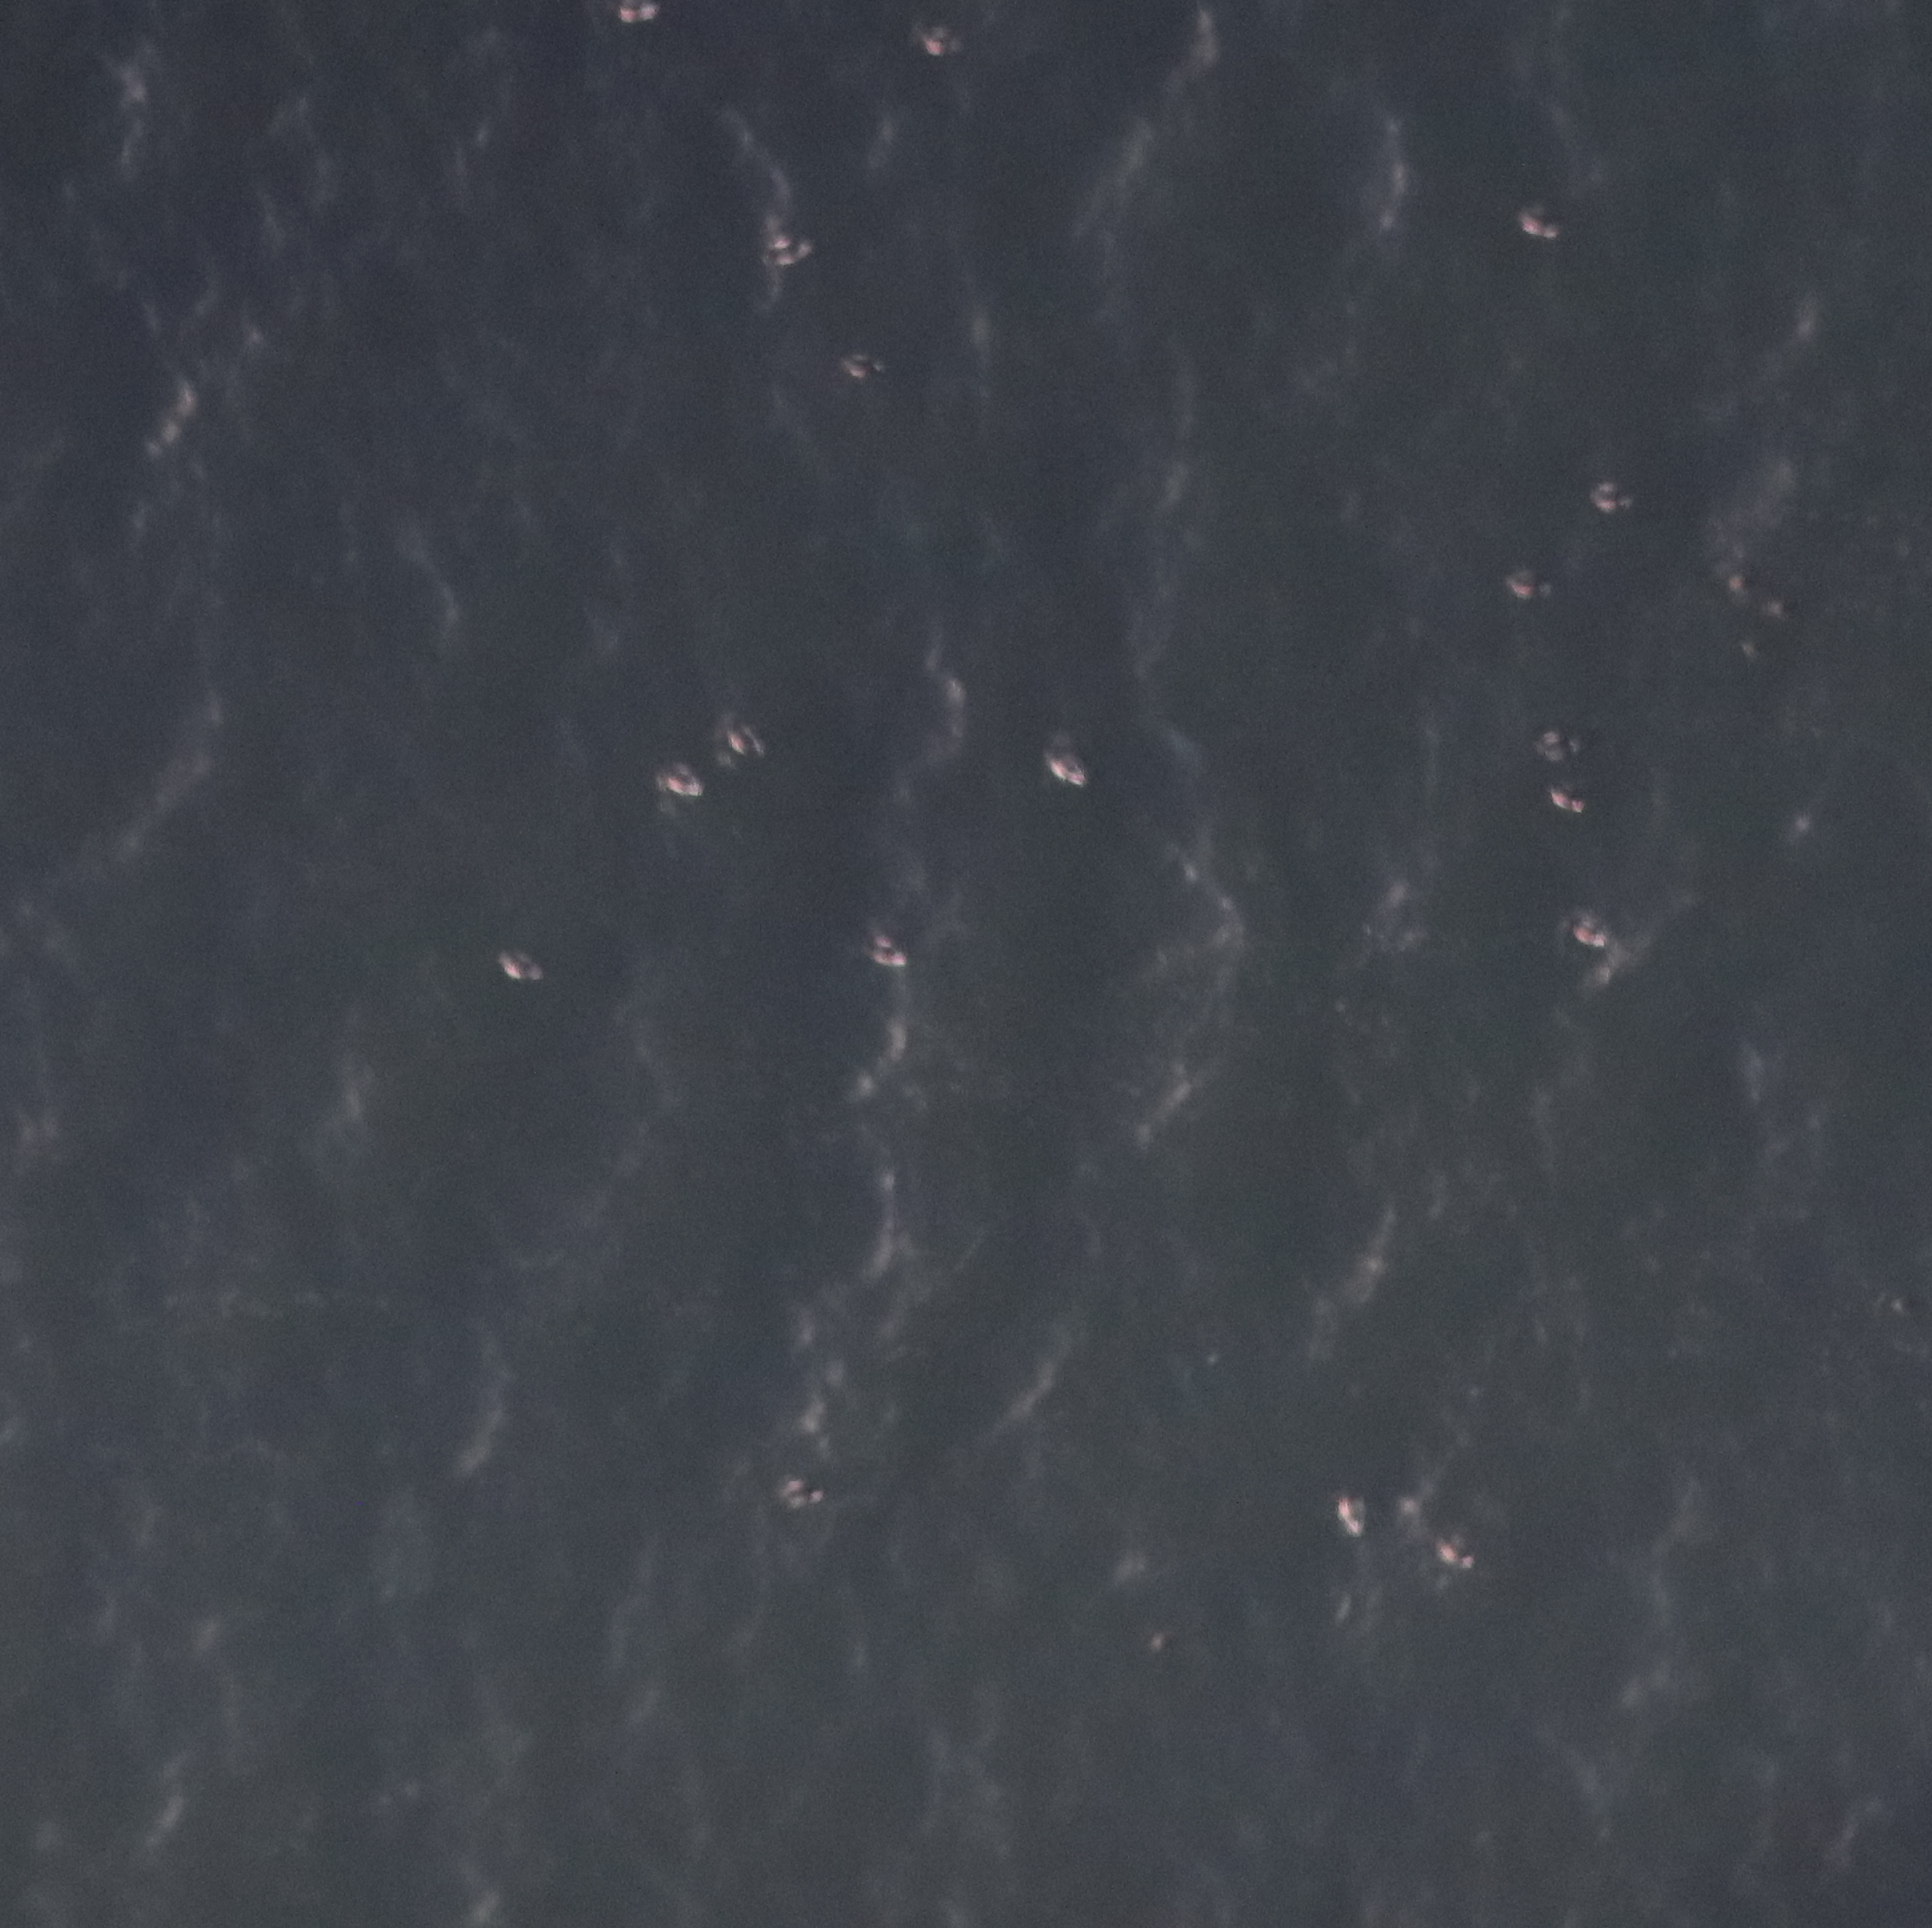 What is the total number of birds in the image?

21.